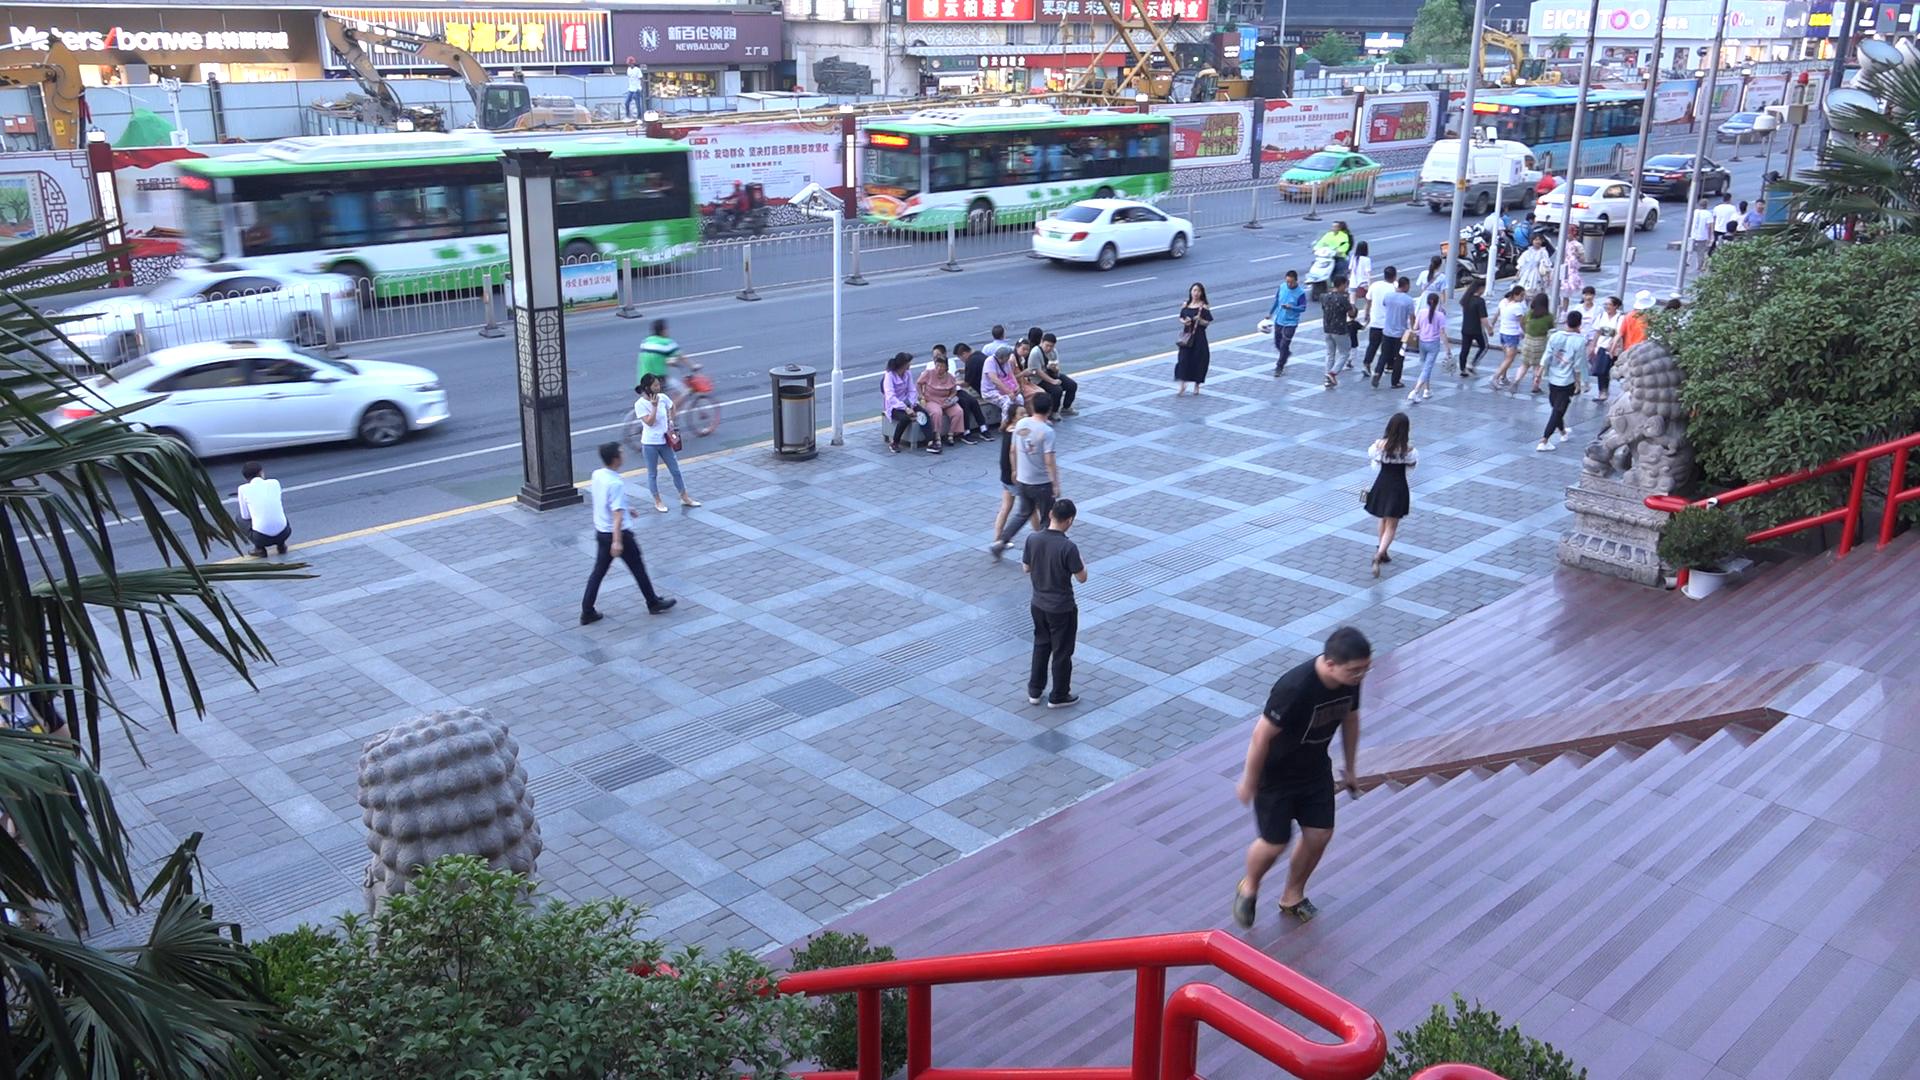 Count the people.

48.